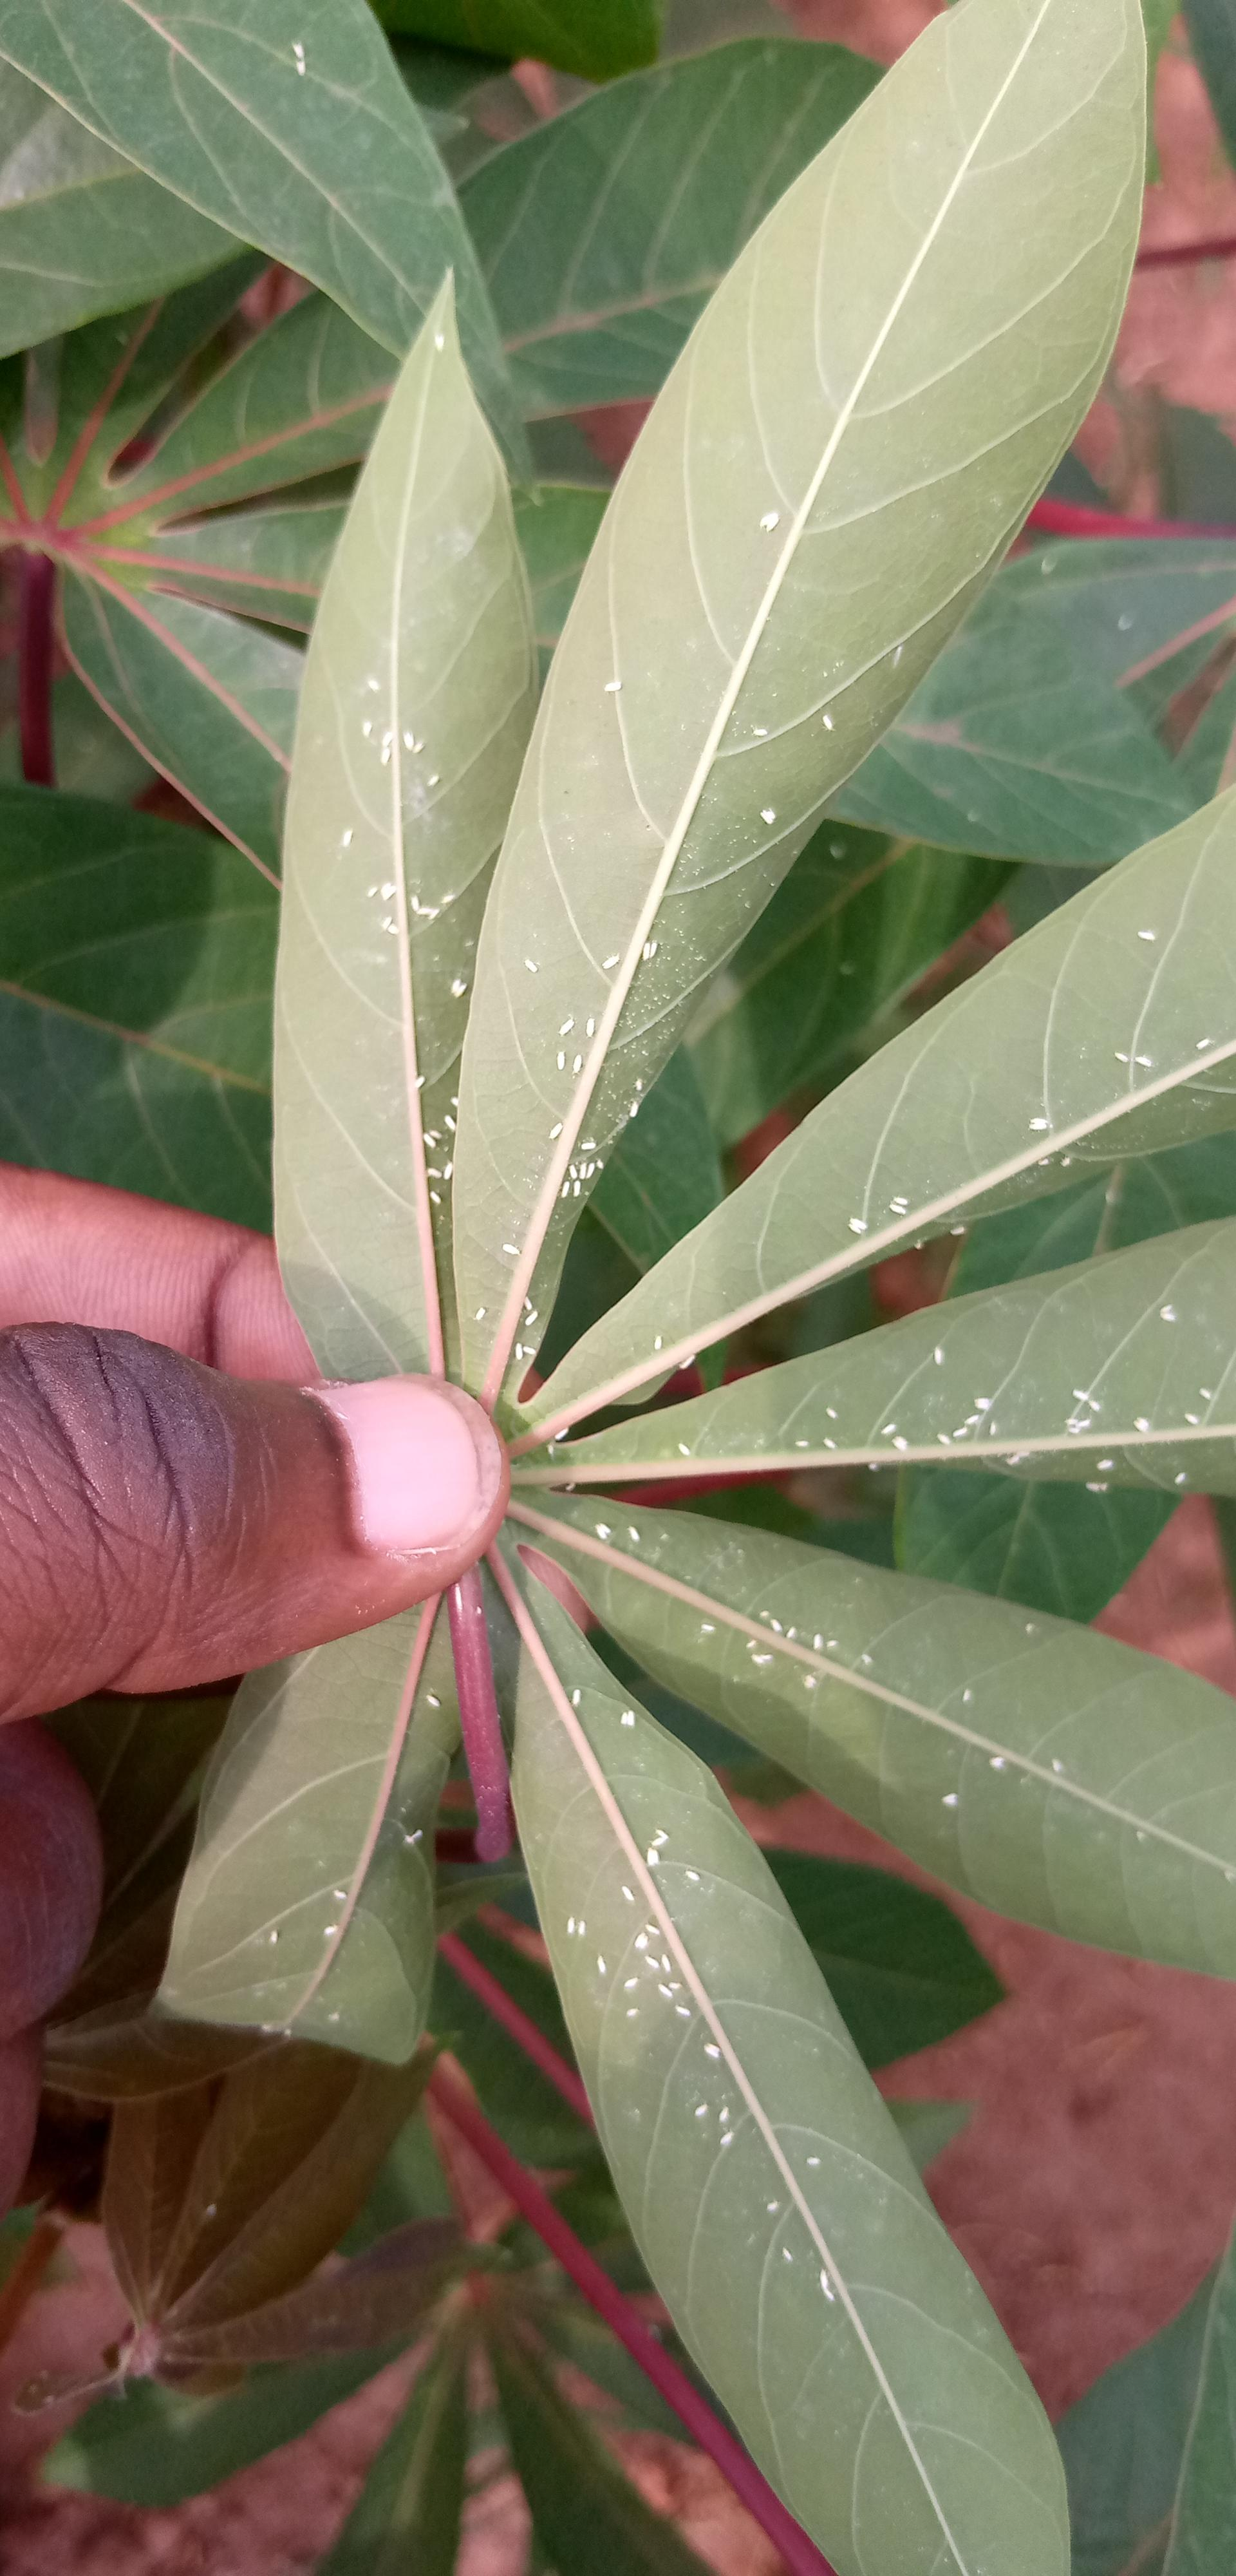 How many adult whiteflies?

117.